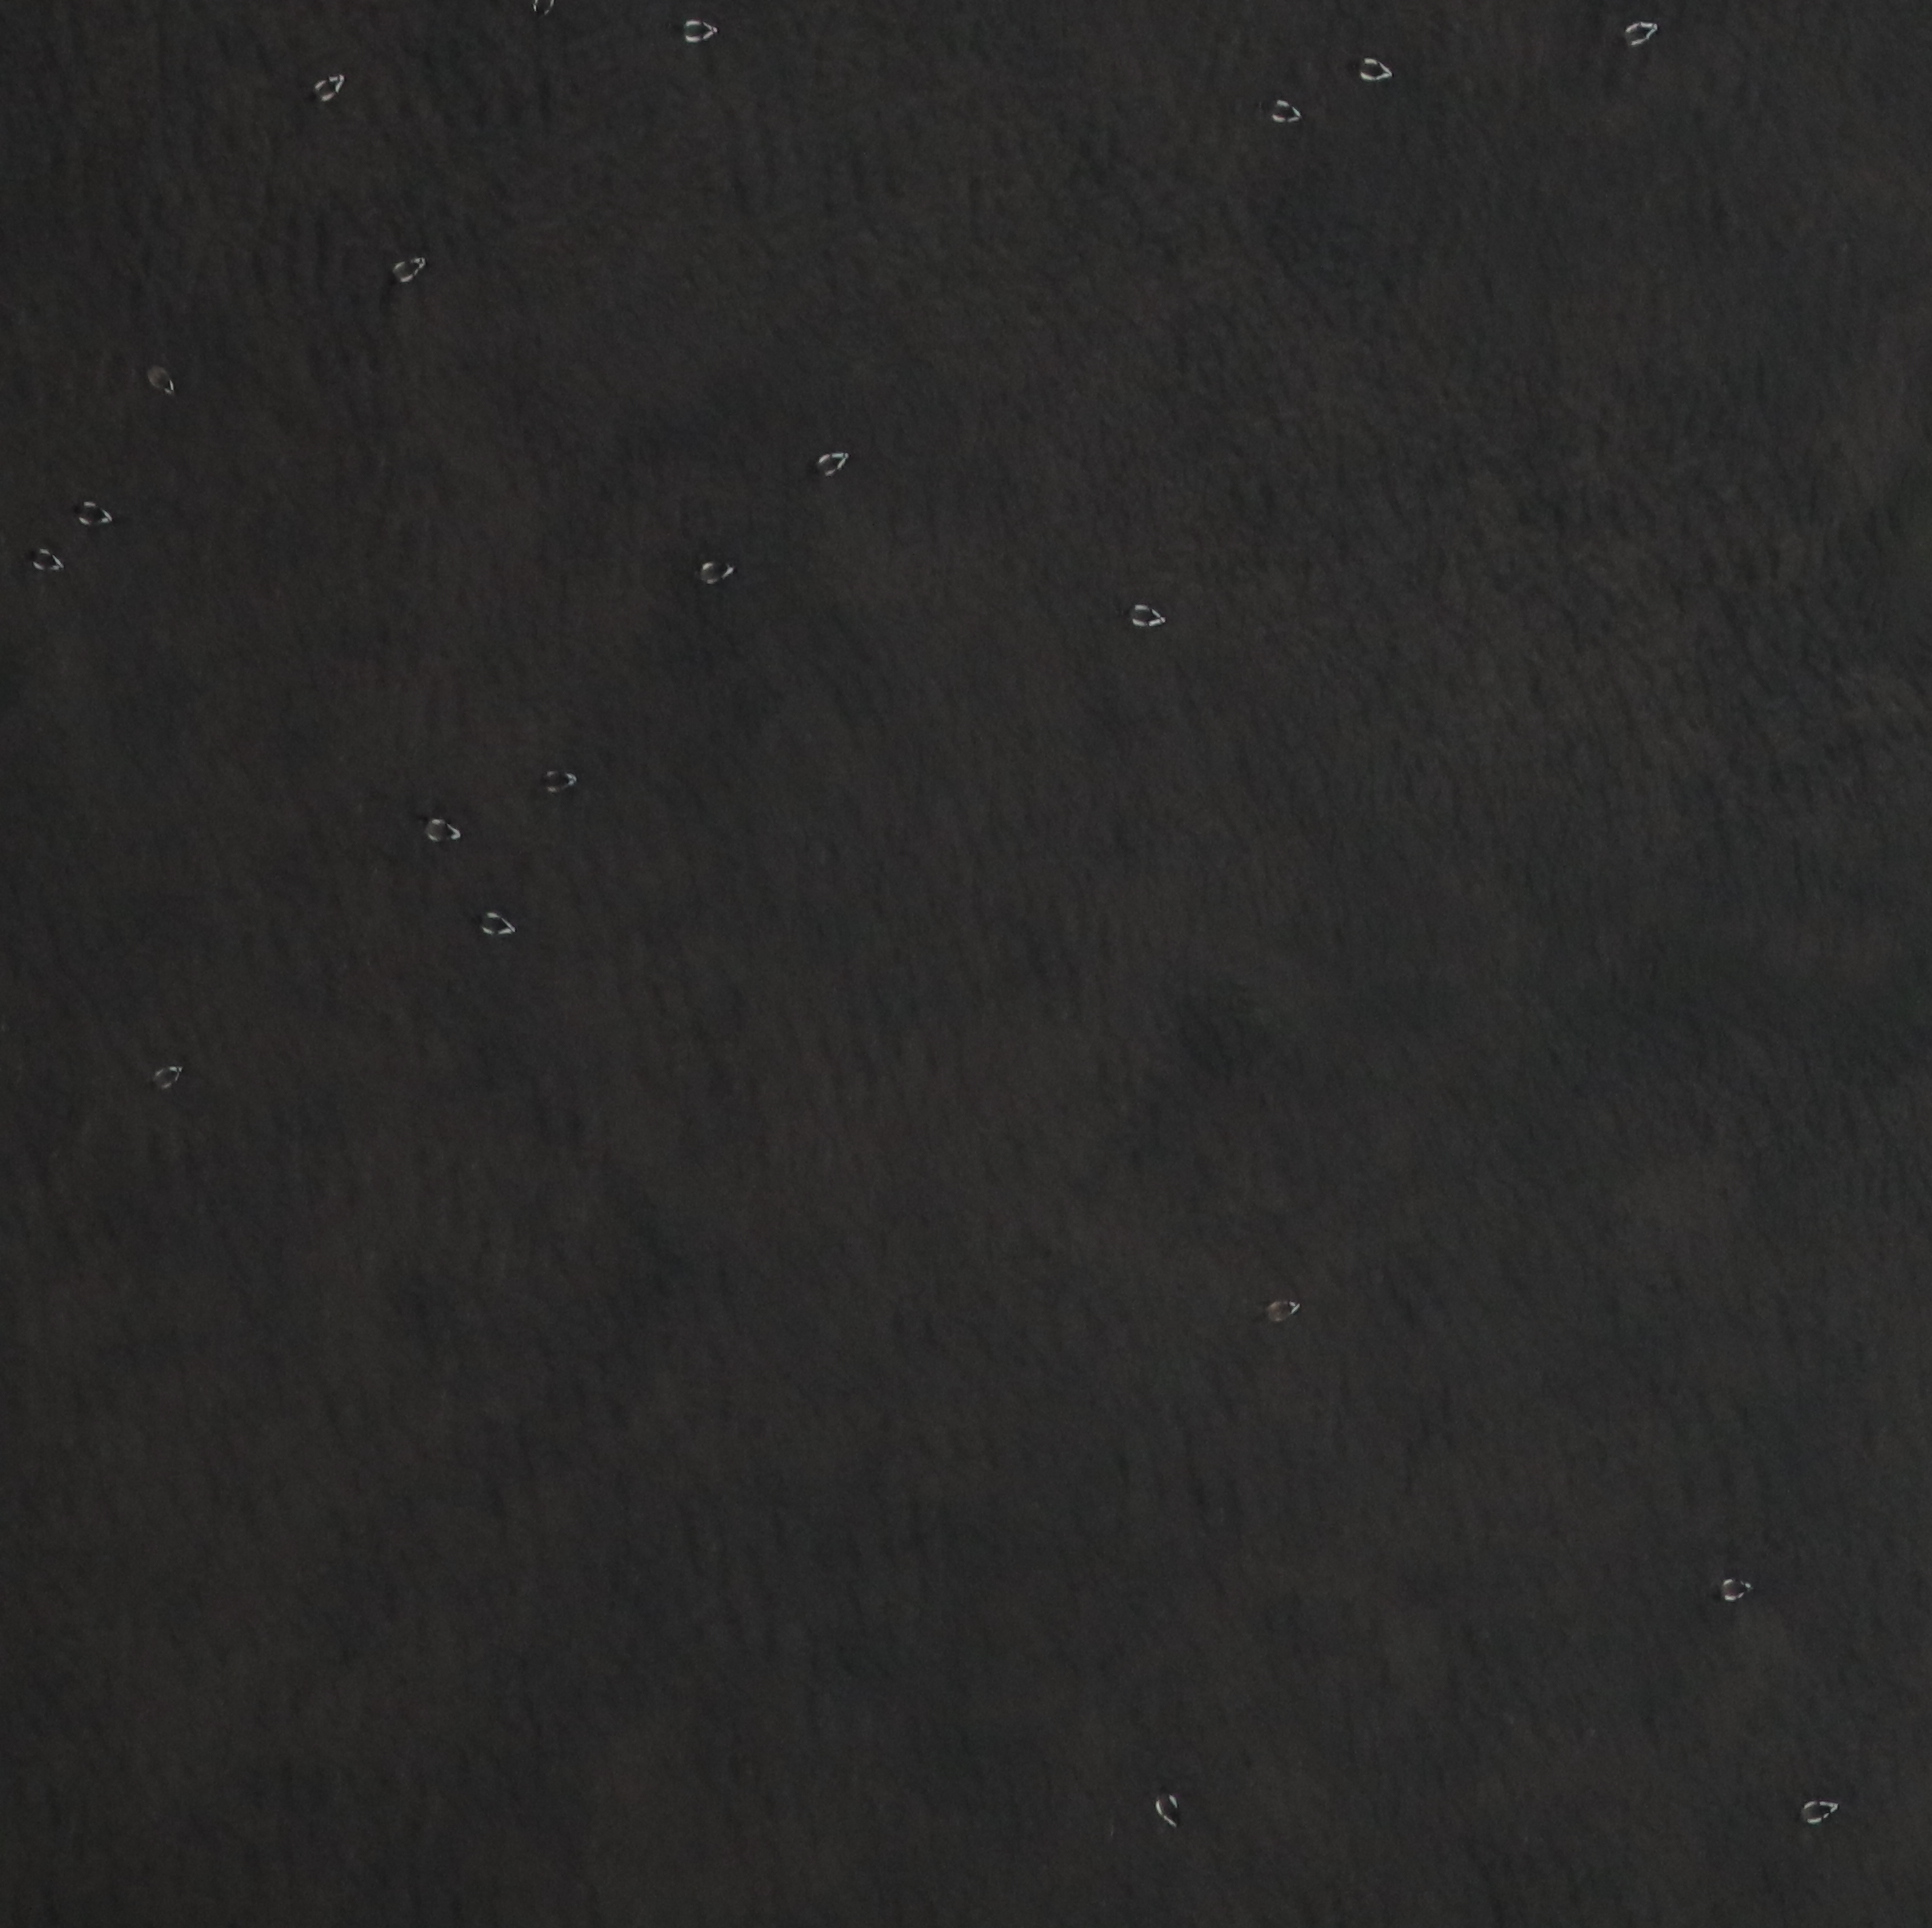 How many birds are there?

21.